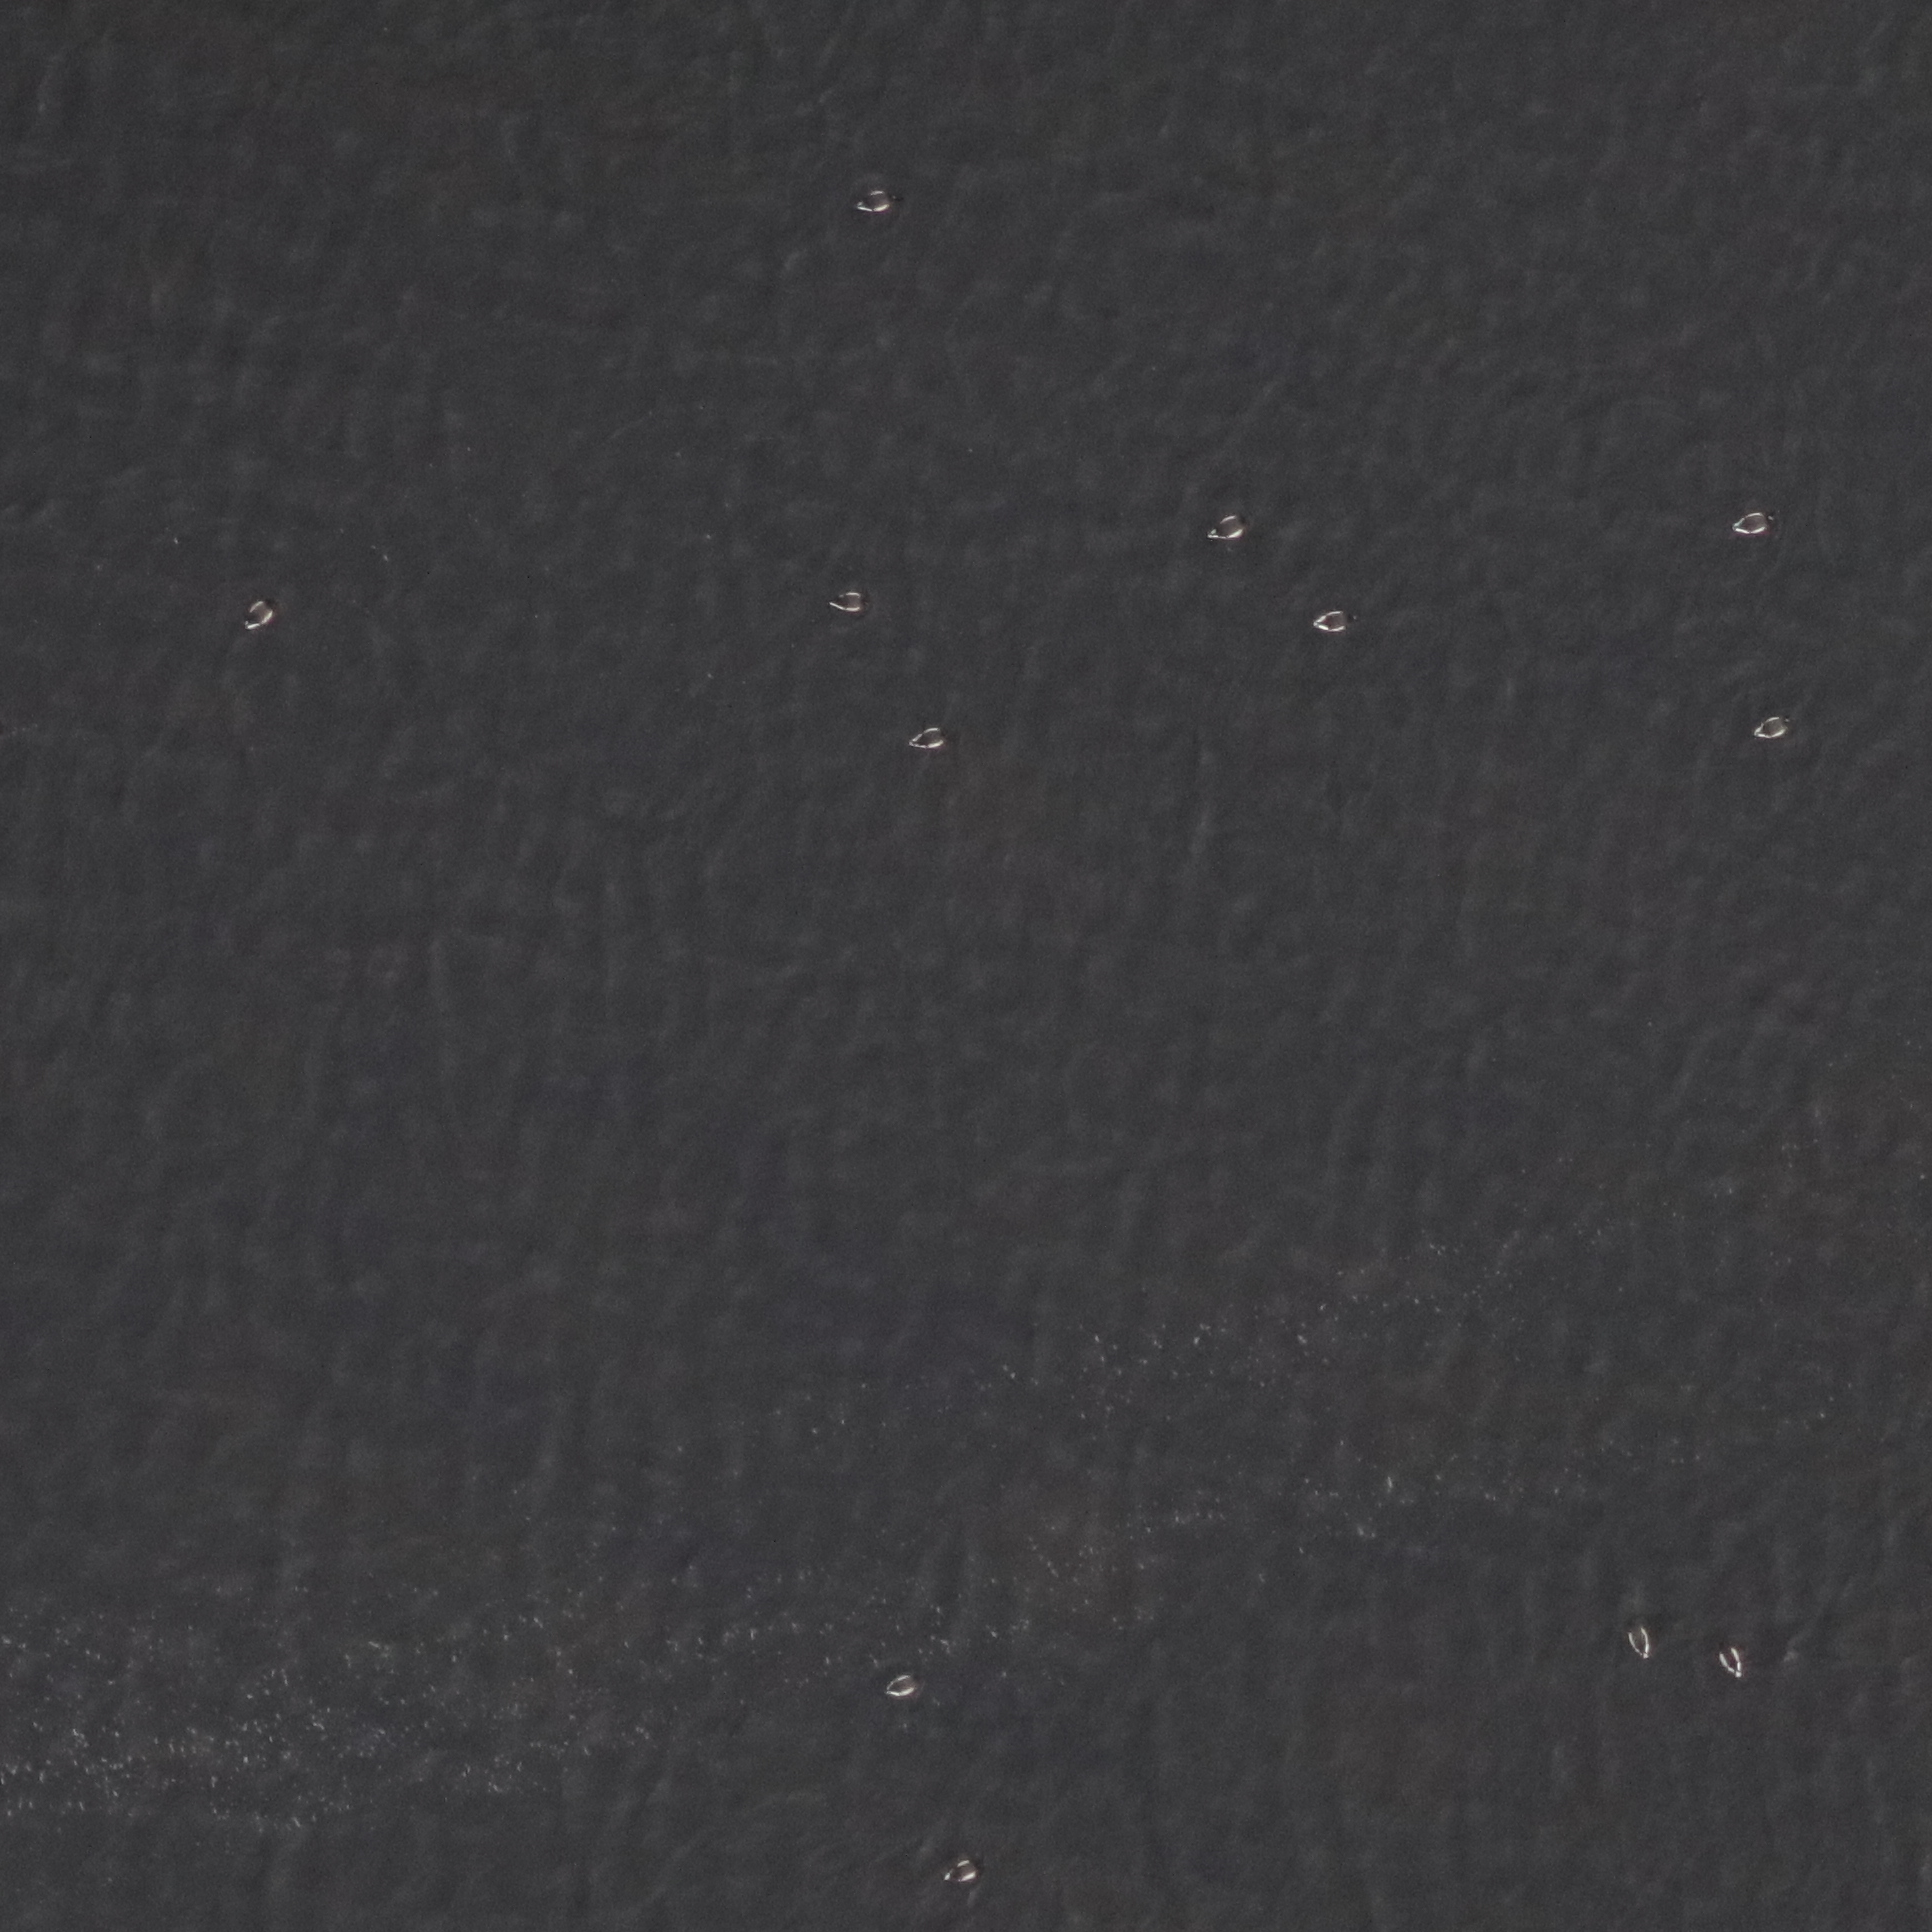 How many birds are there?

12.